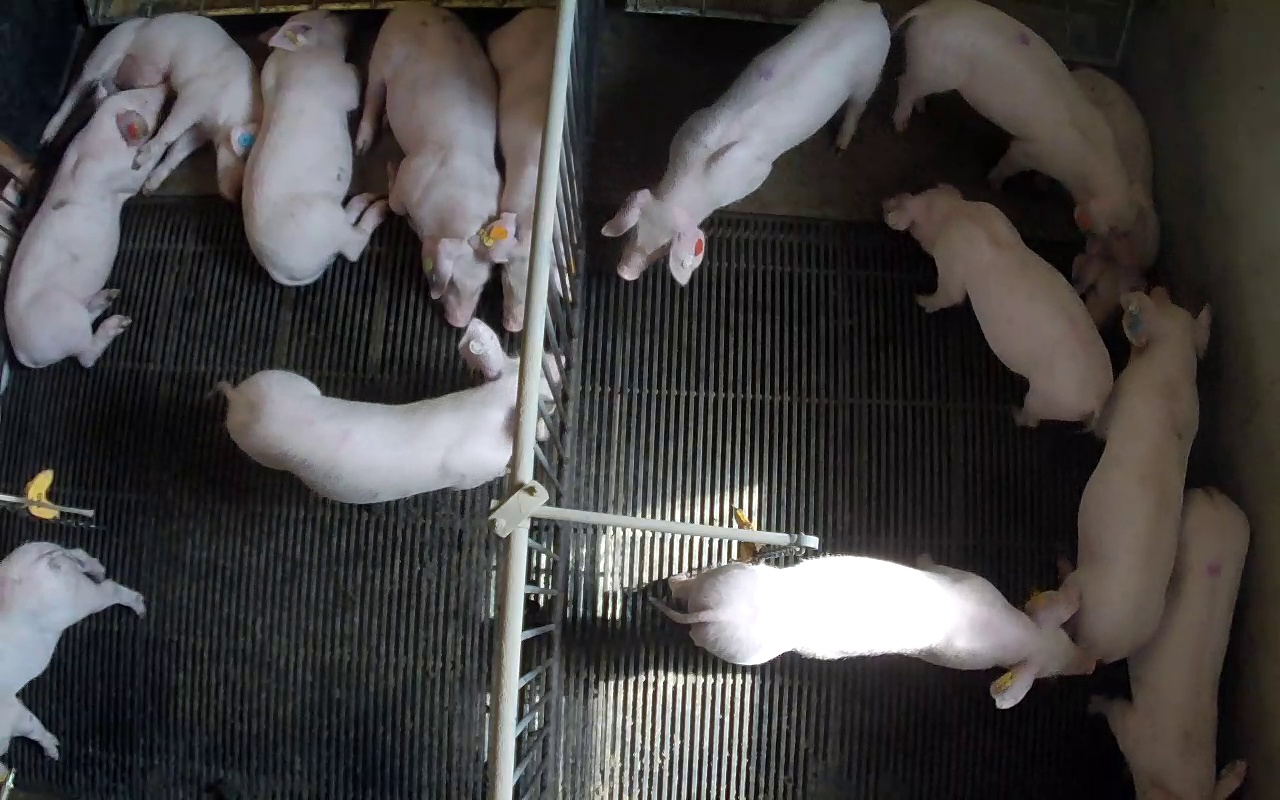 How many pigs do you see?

14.